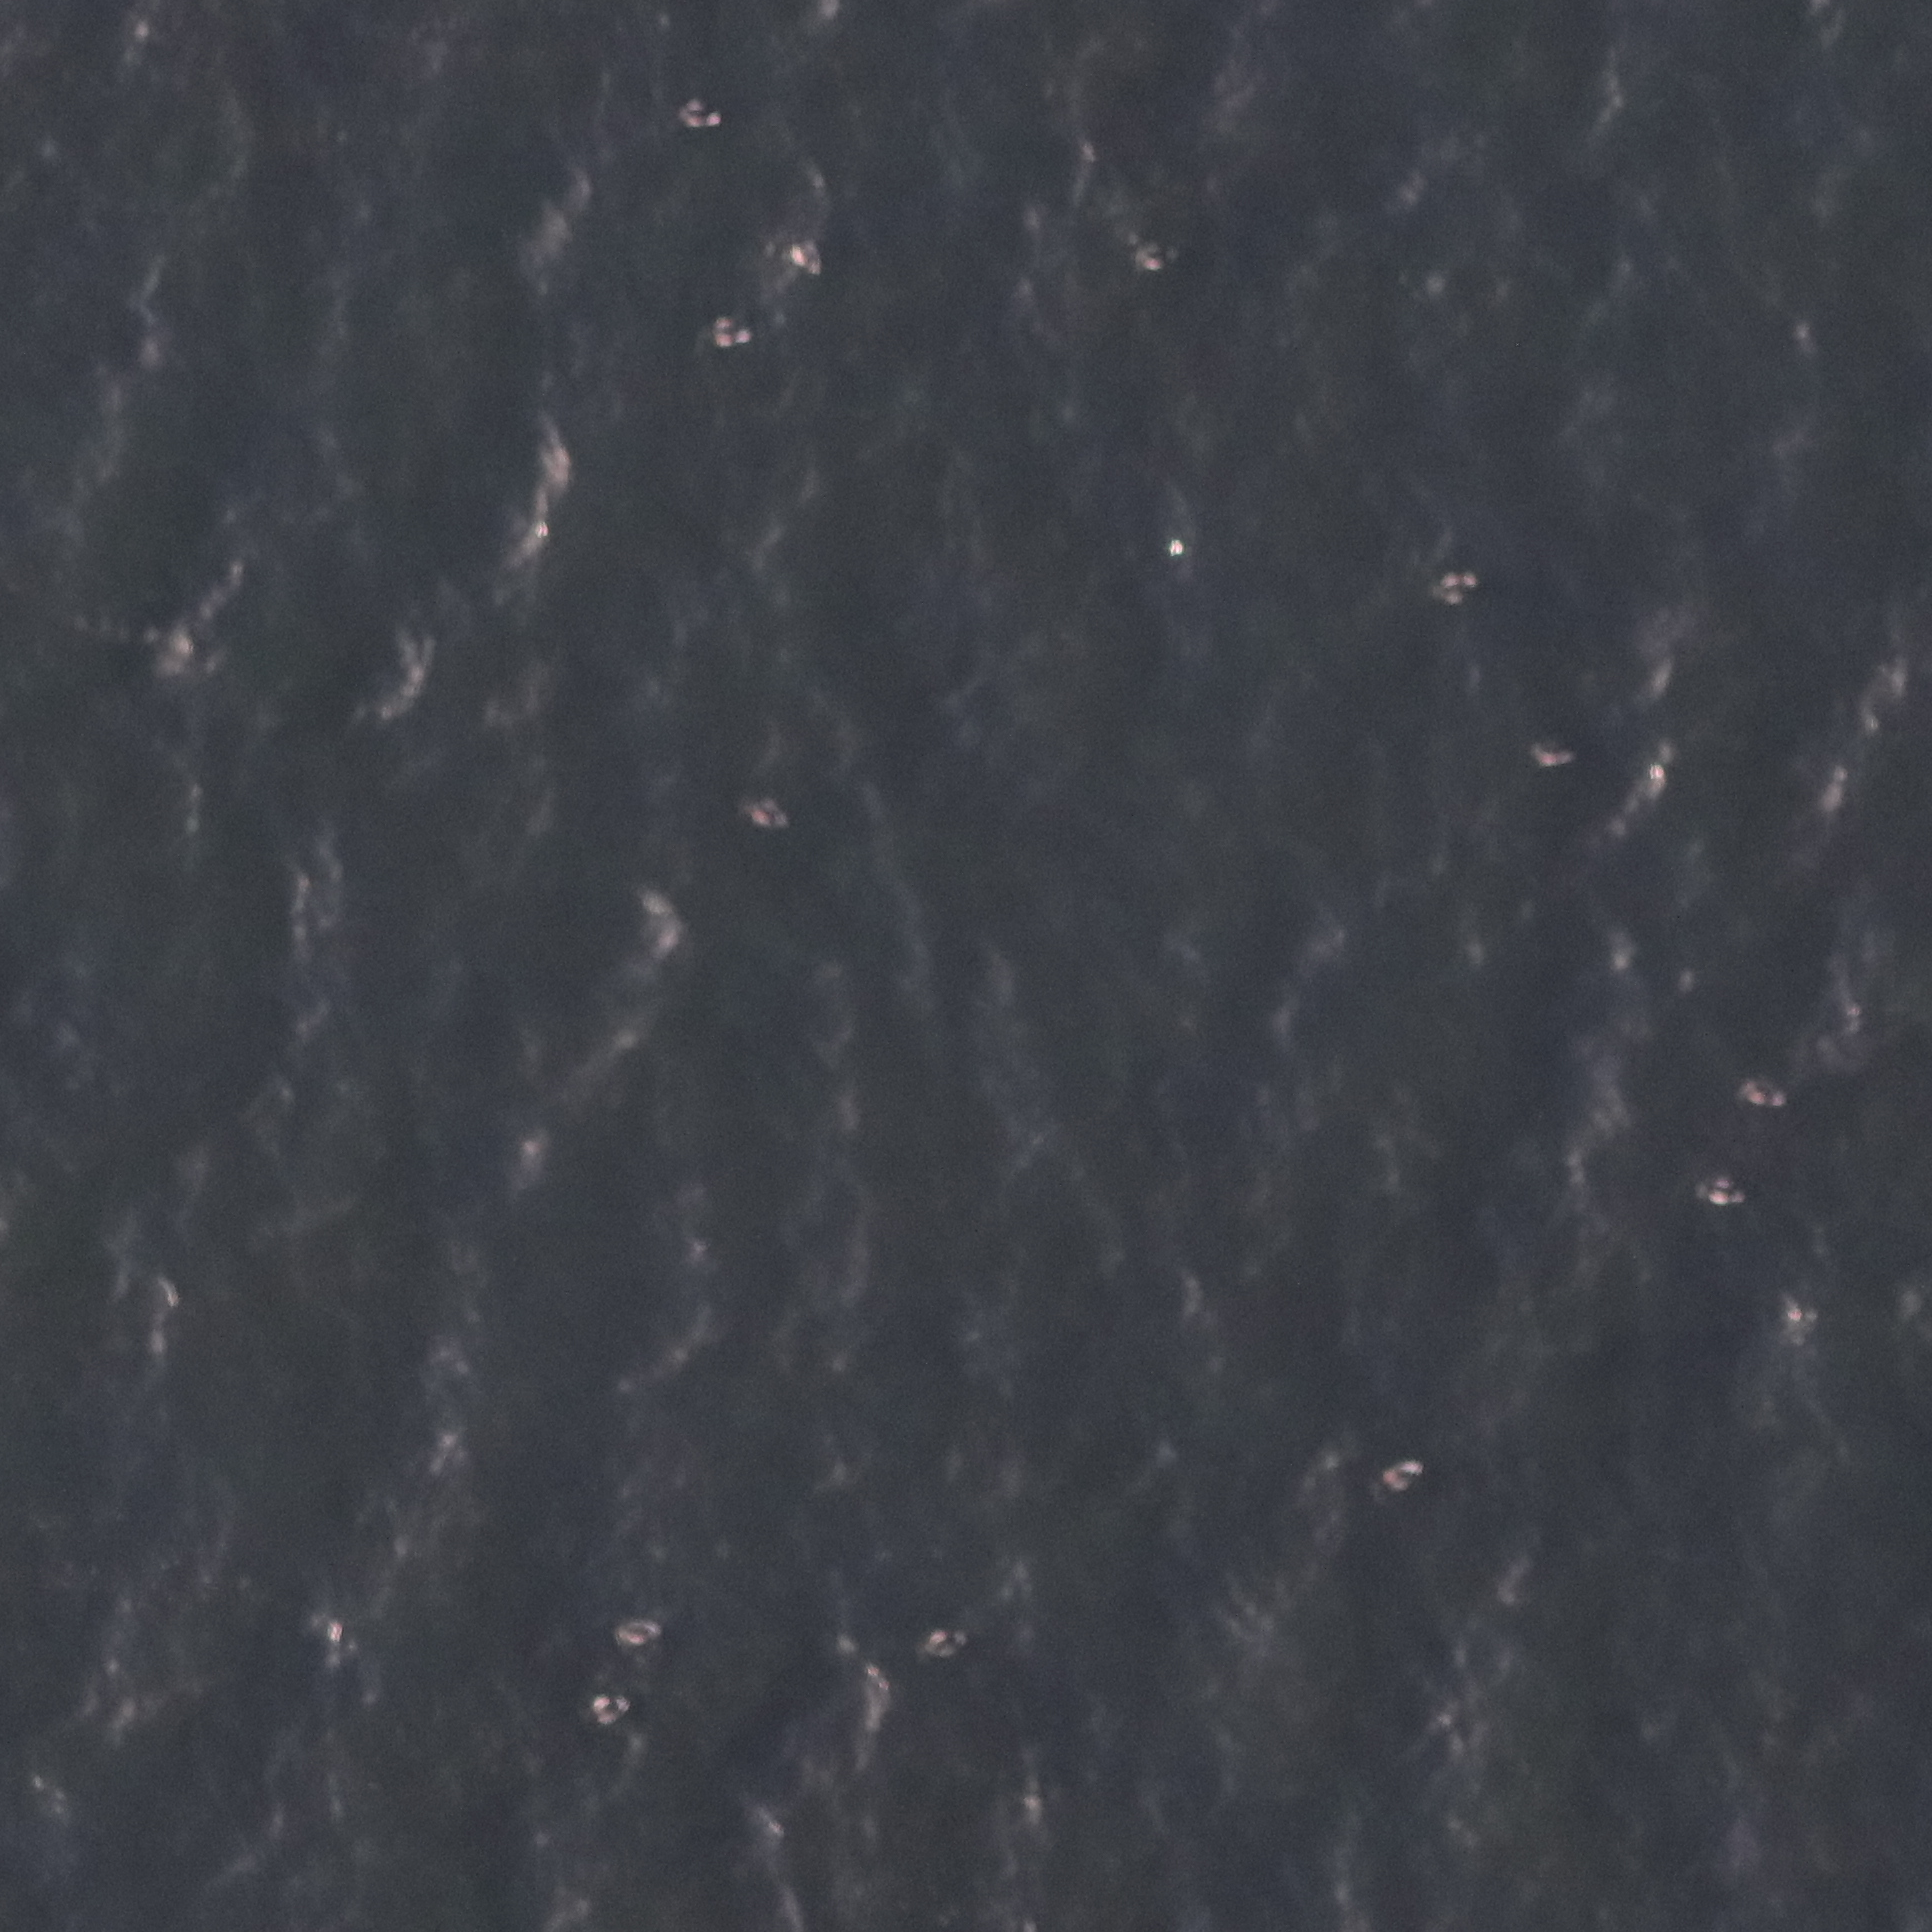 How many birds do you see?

13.